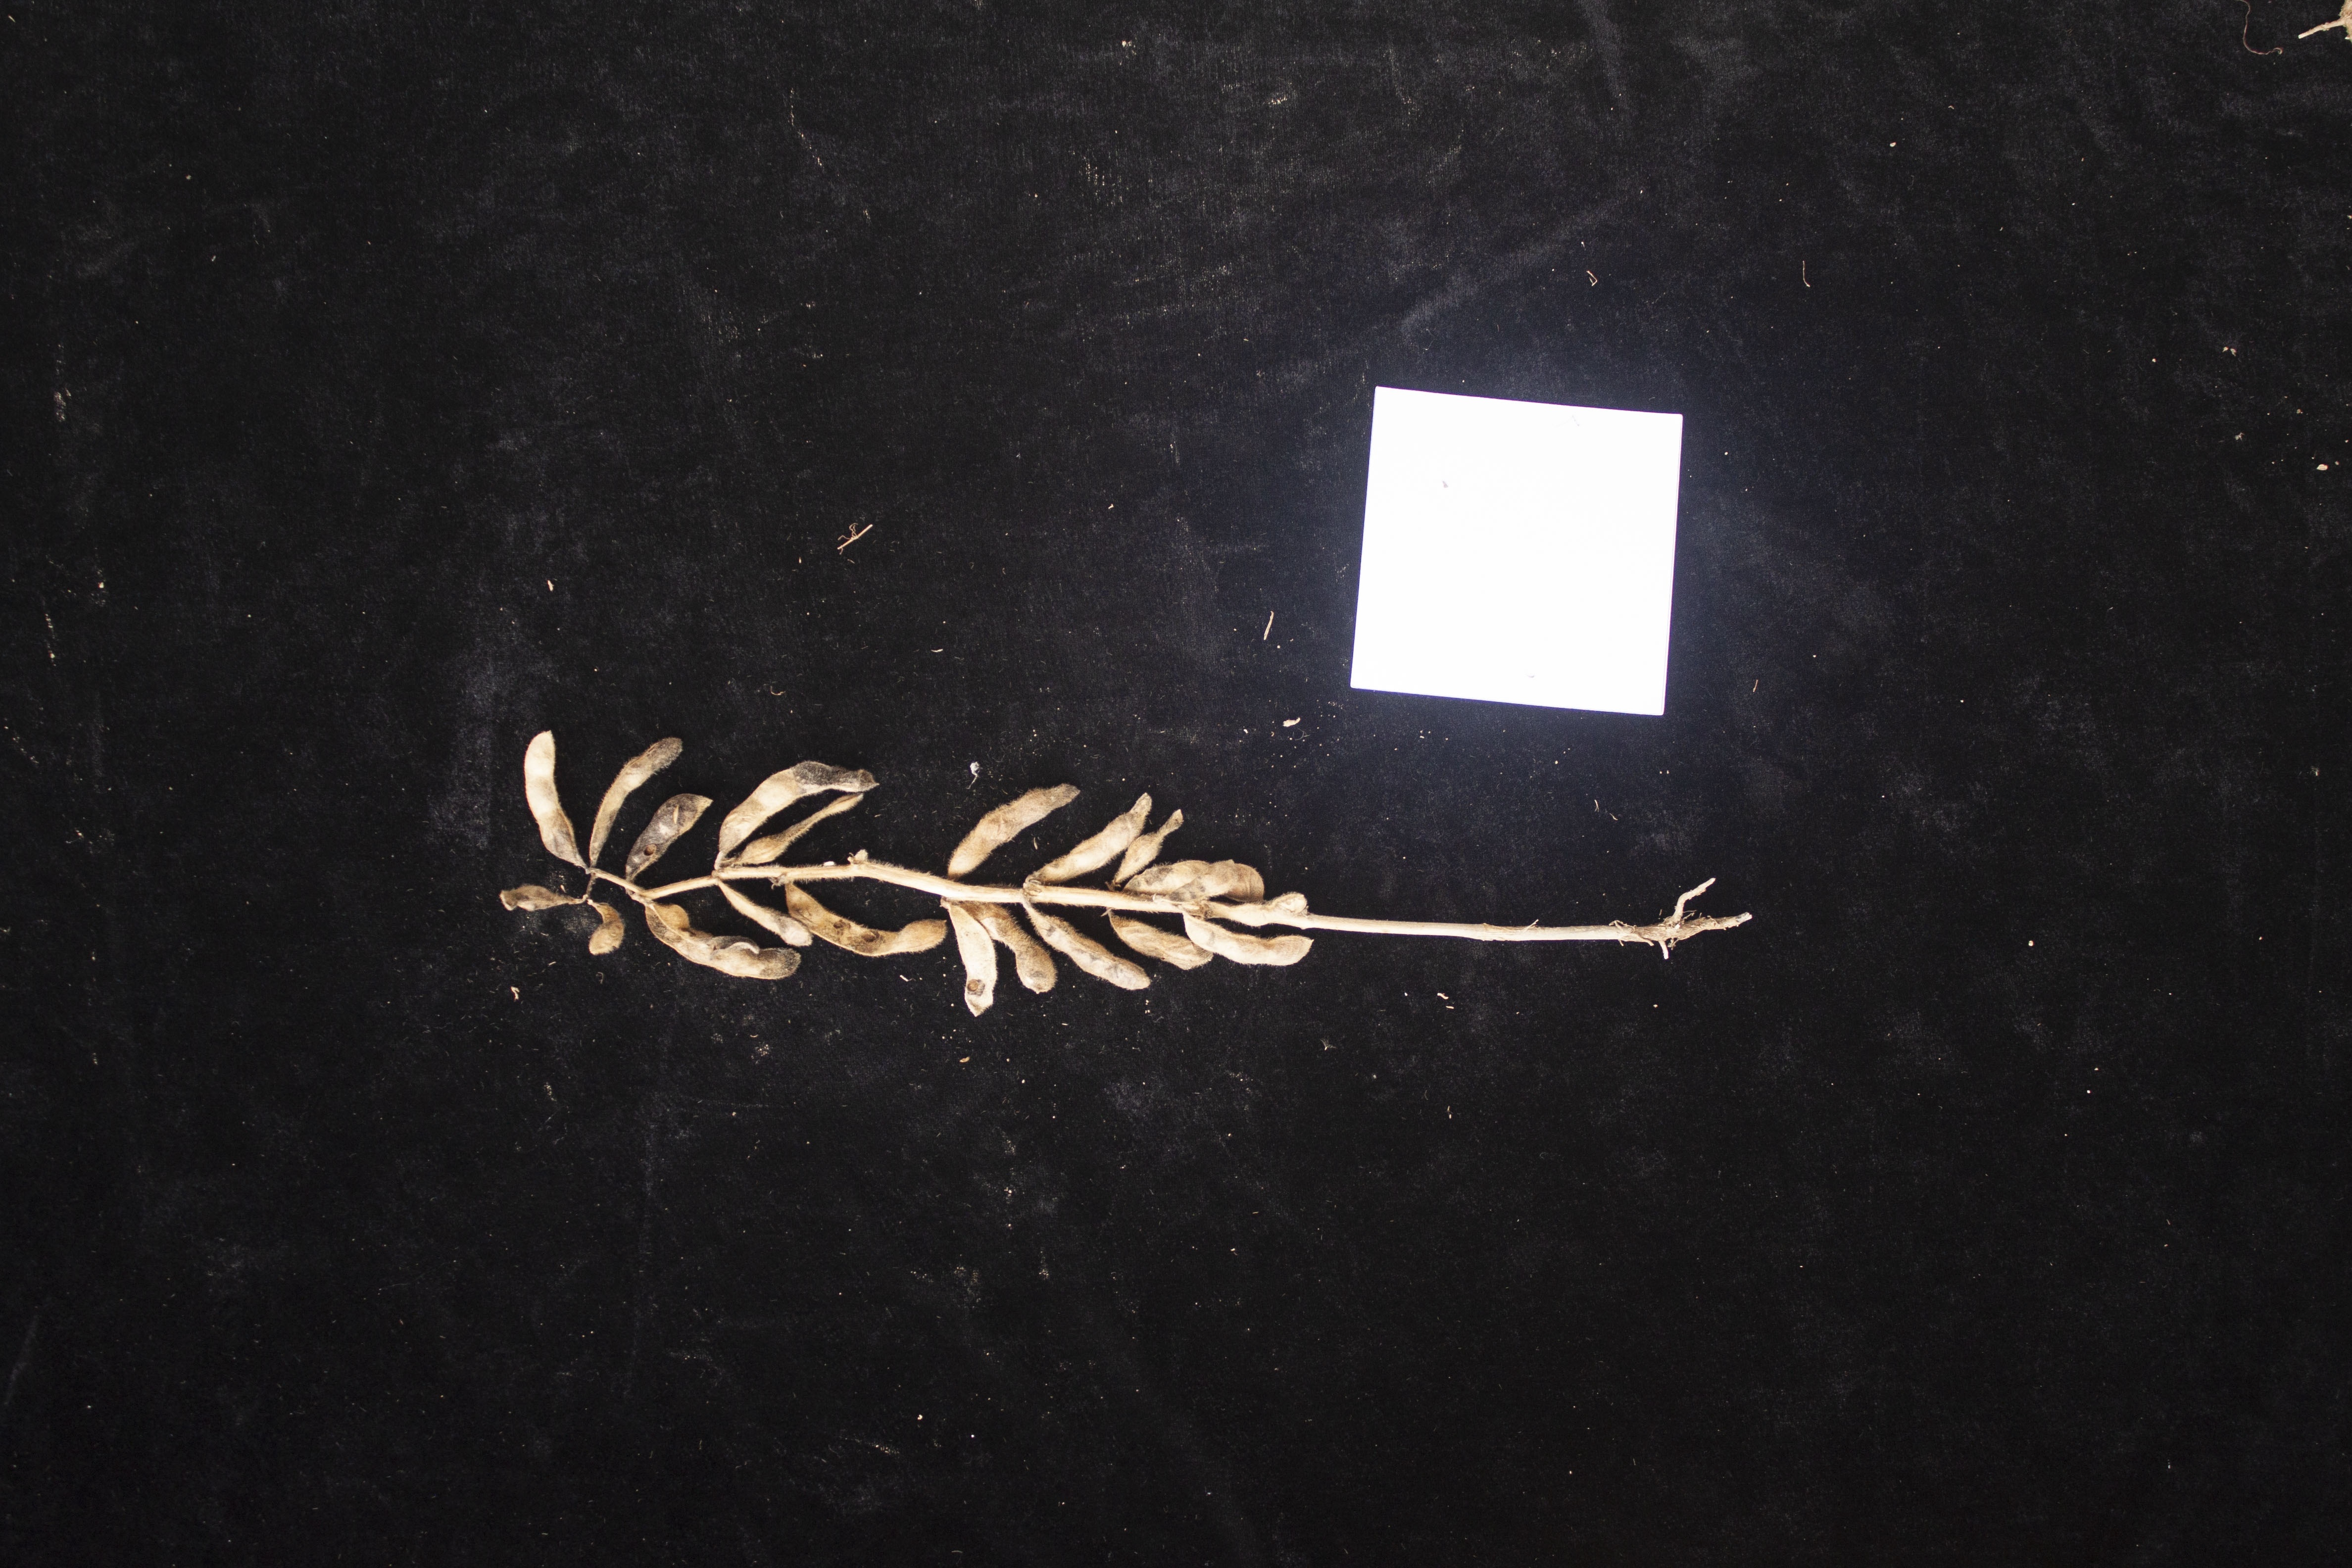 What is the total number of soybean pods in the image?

17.